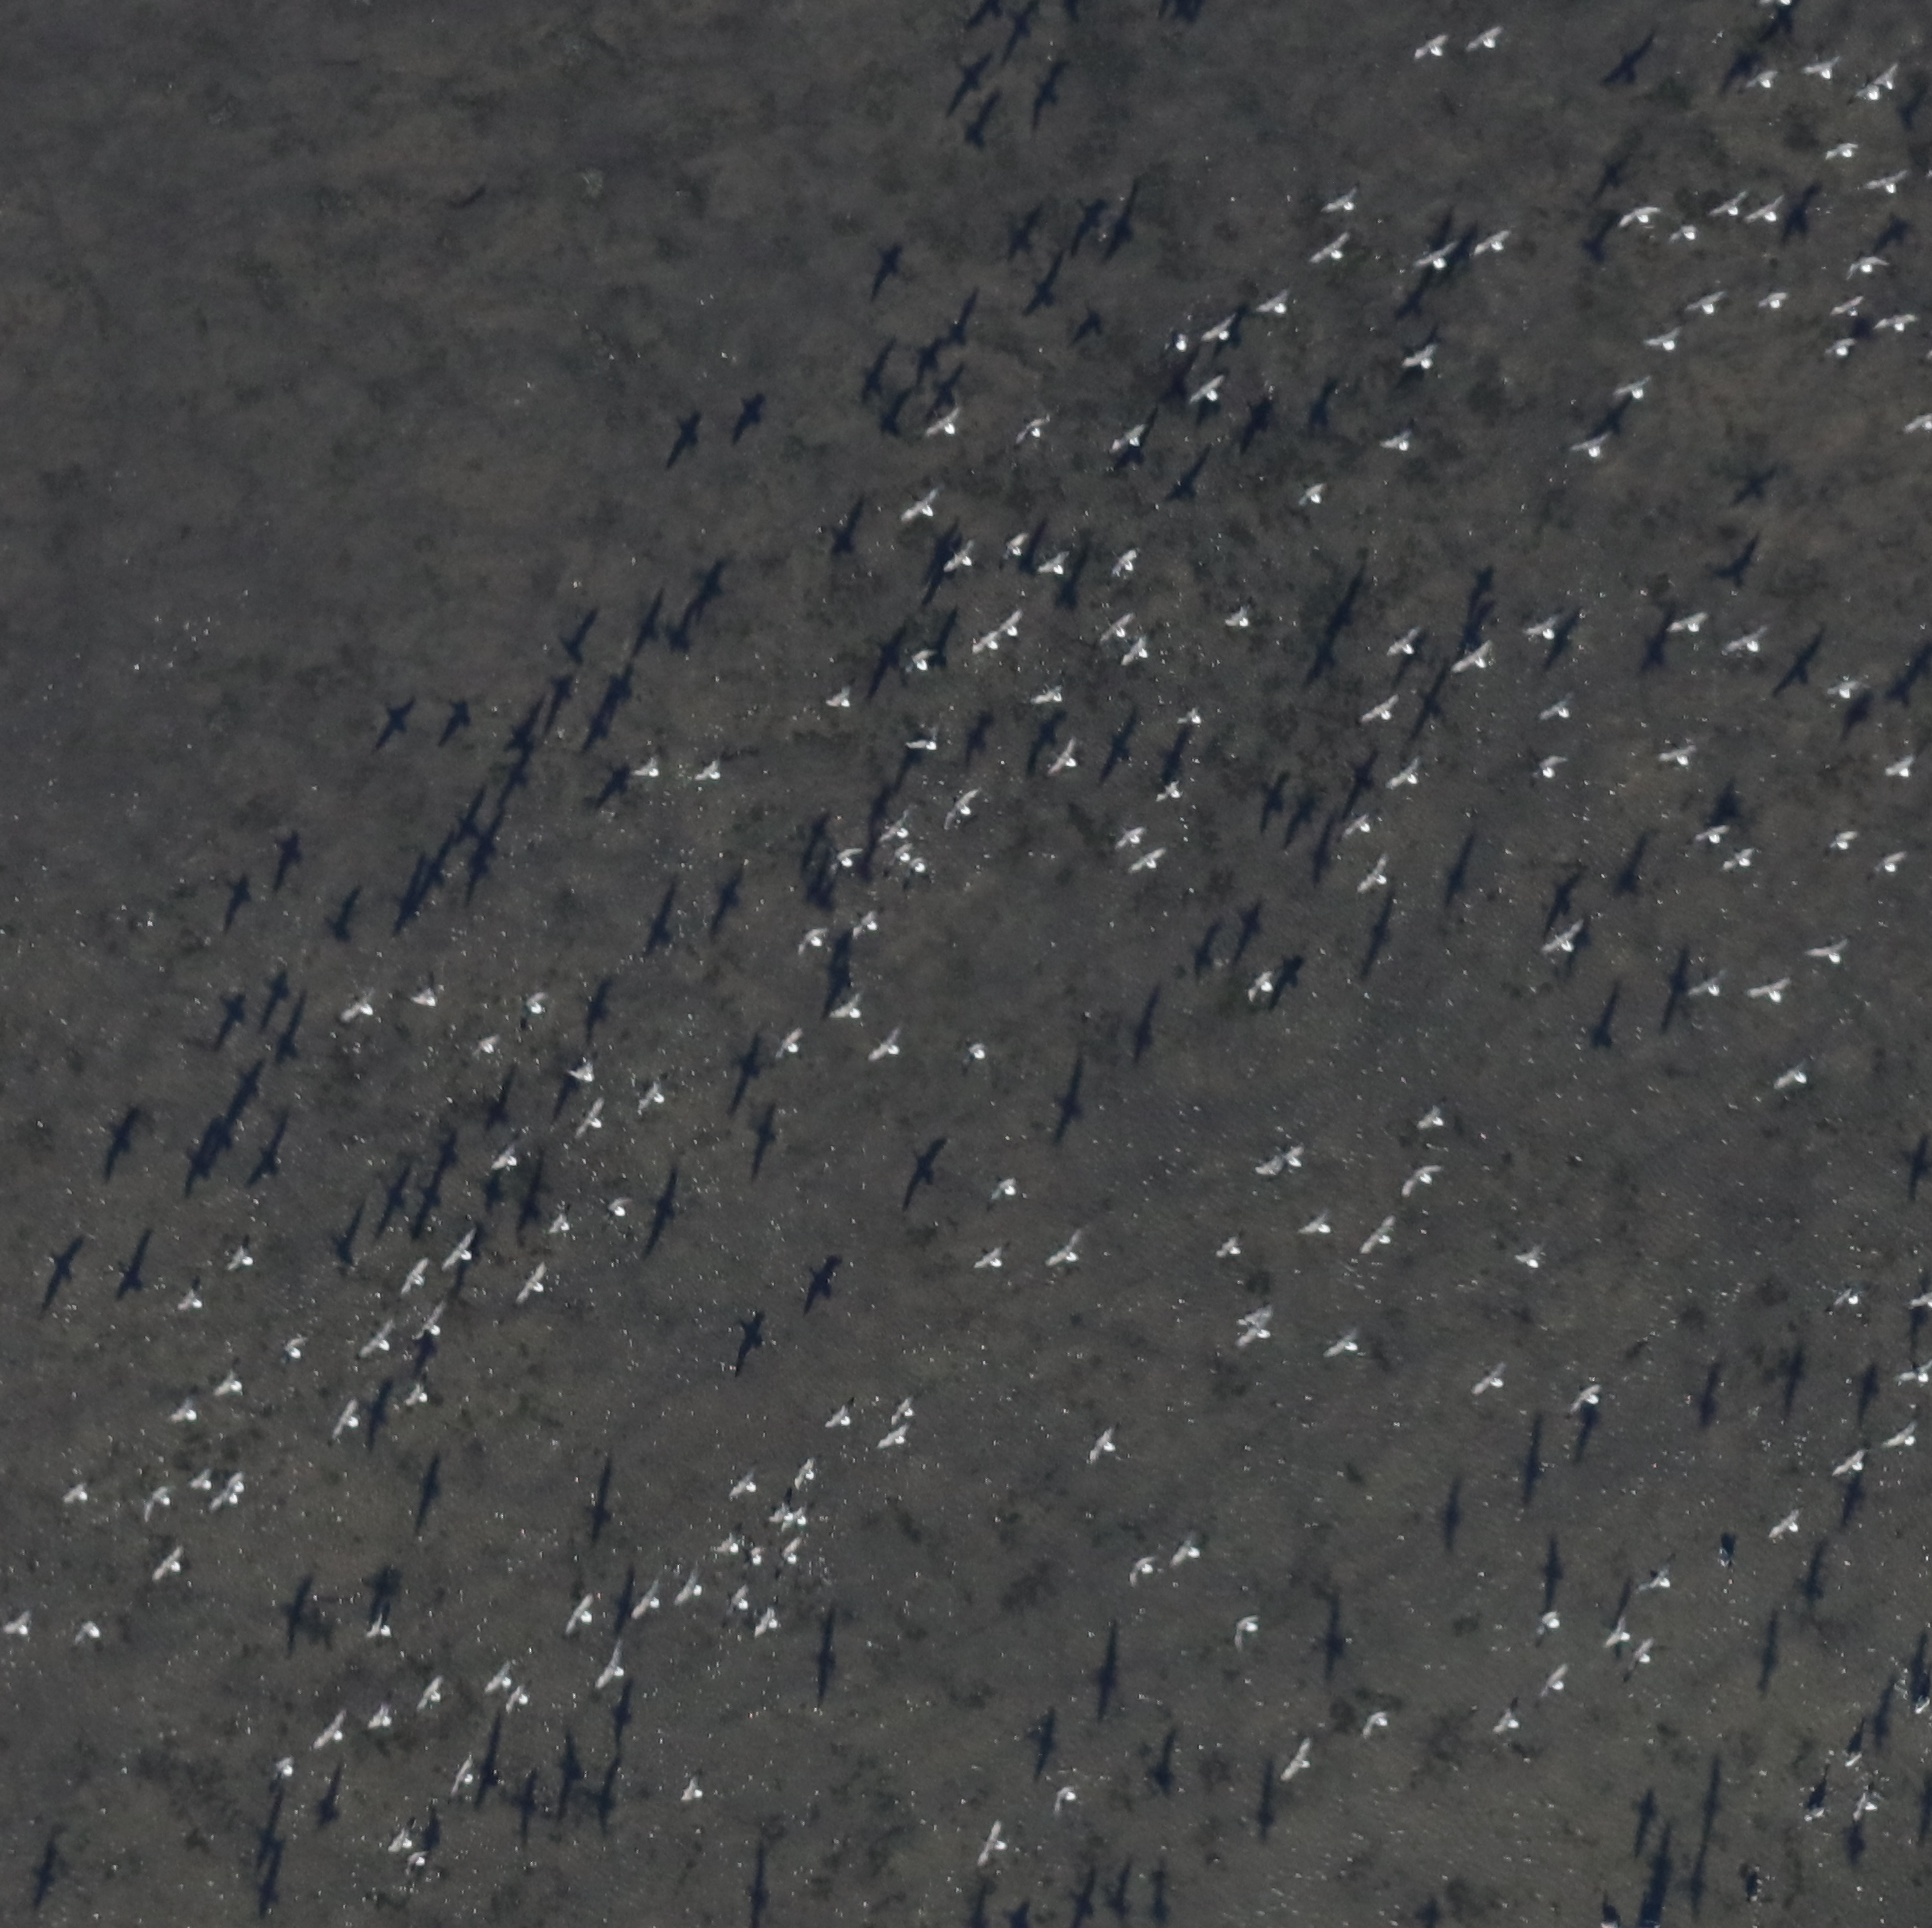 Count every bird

191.